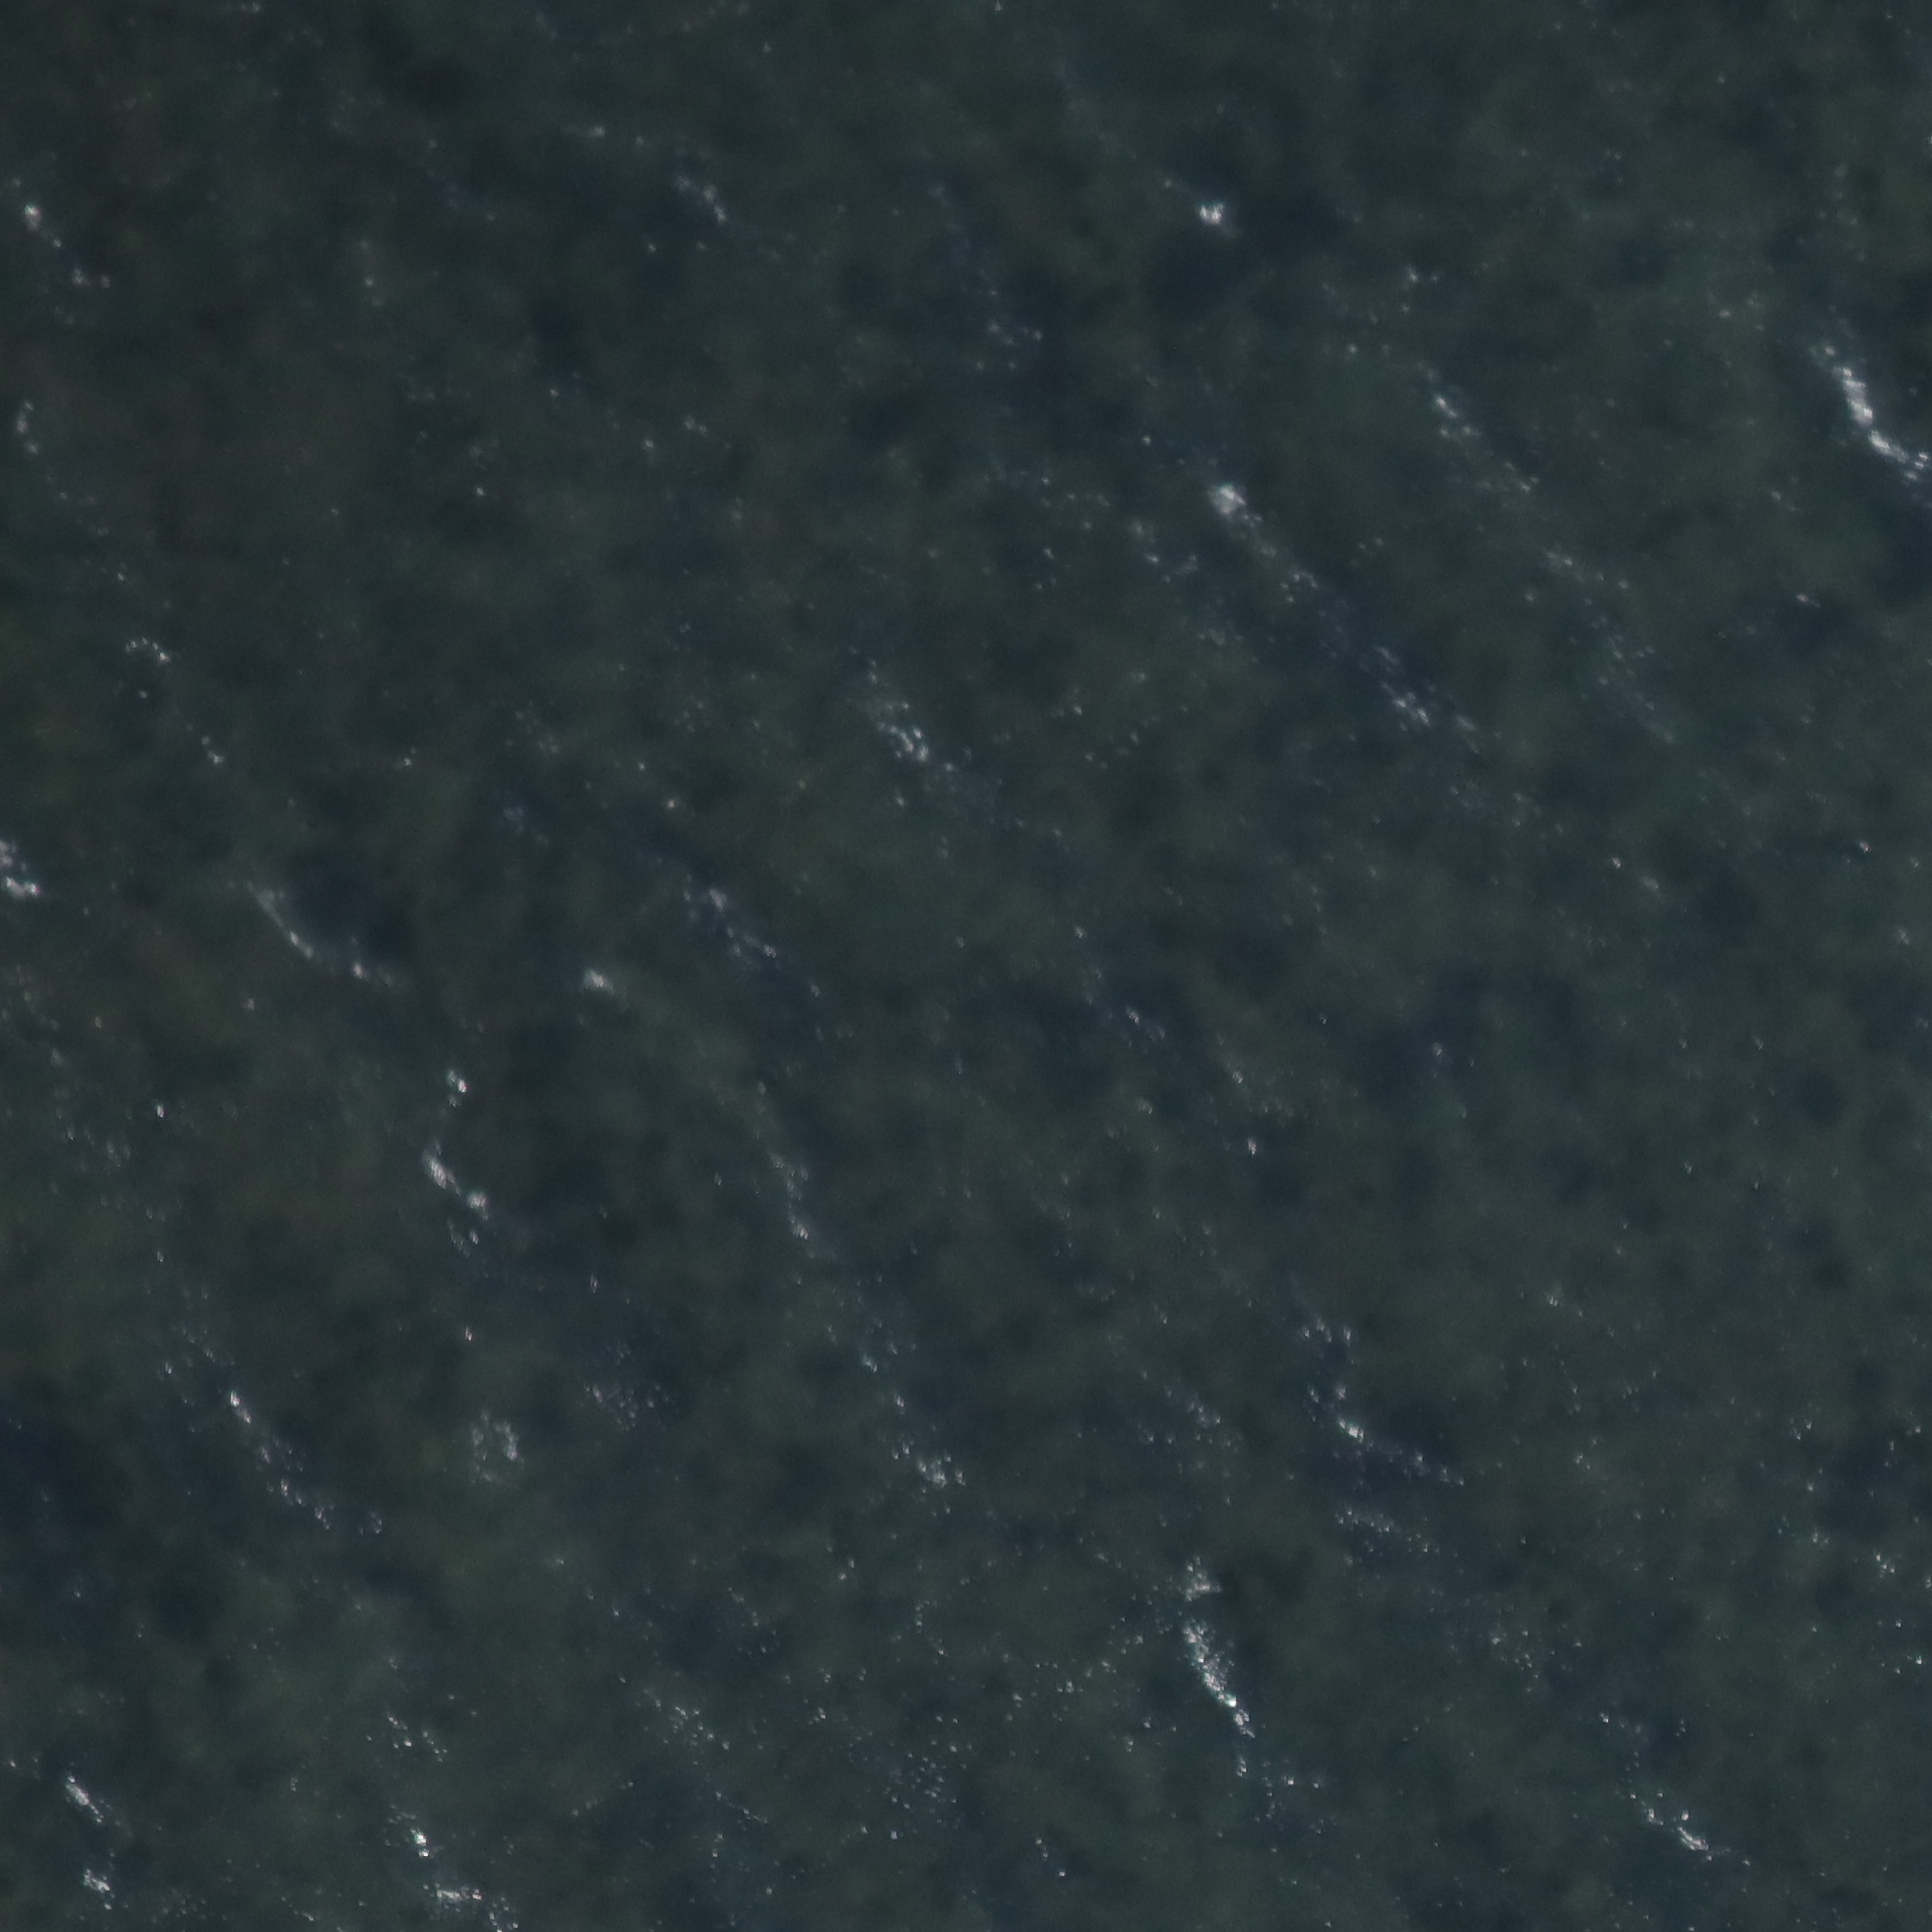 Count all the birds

0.